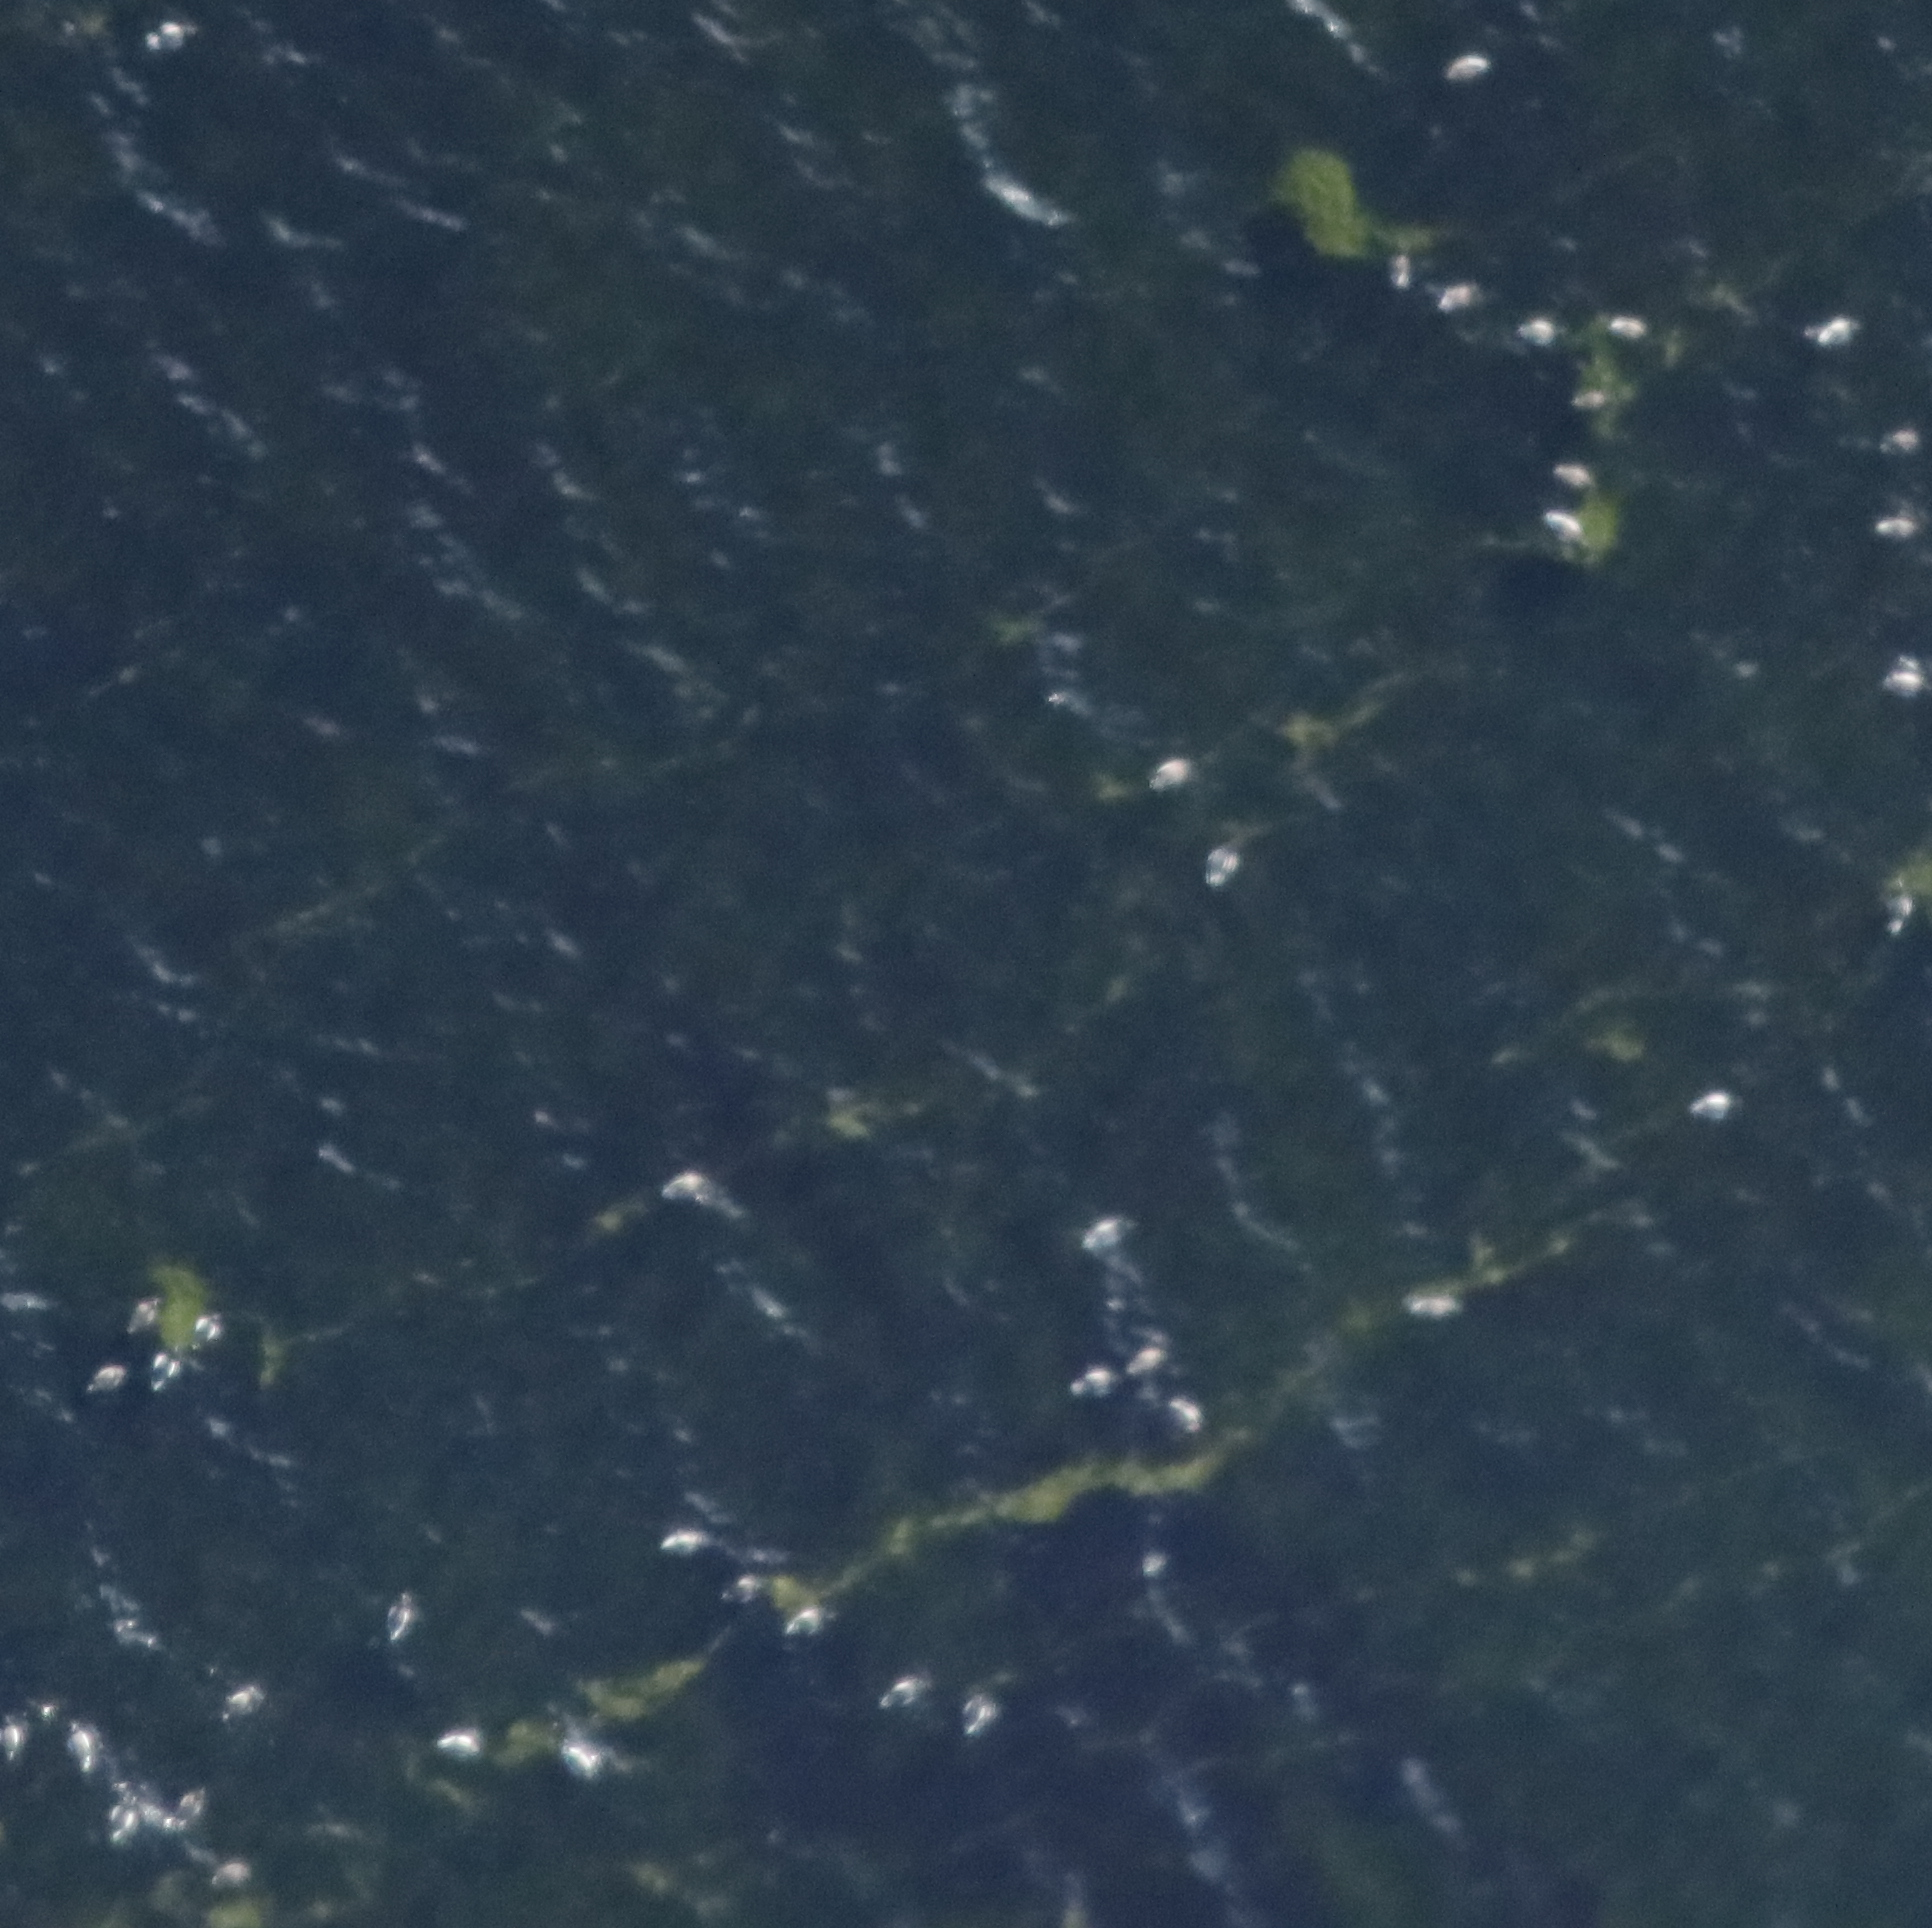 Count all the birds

40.